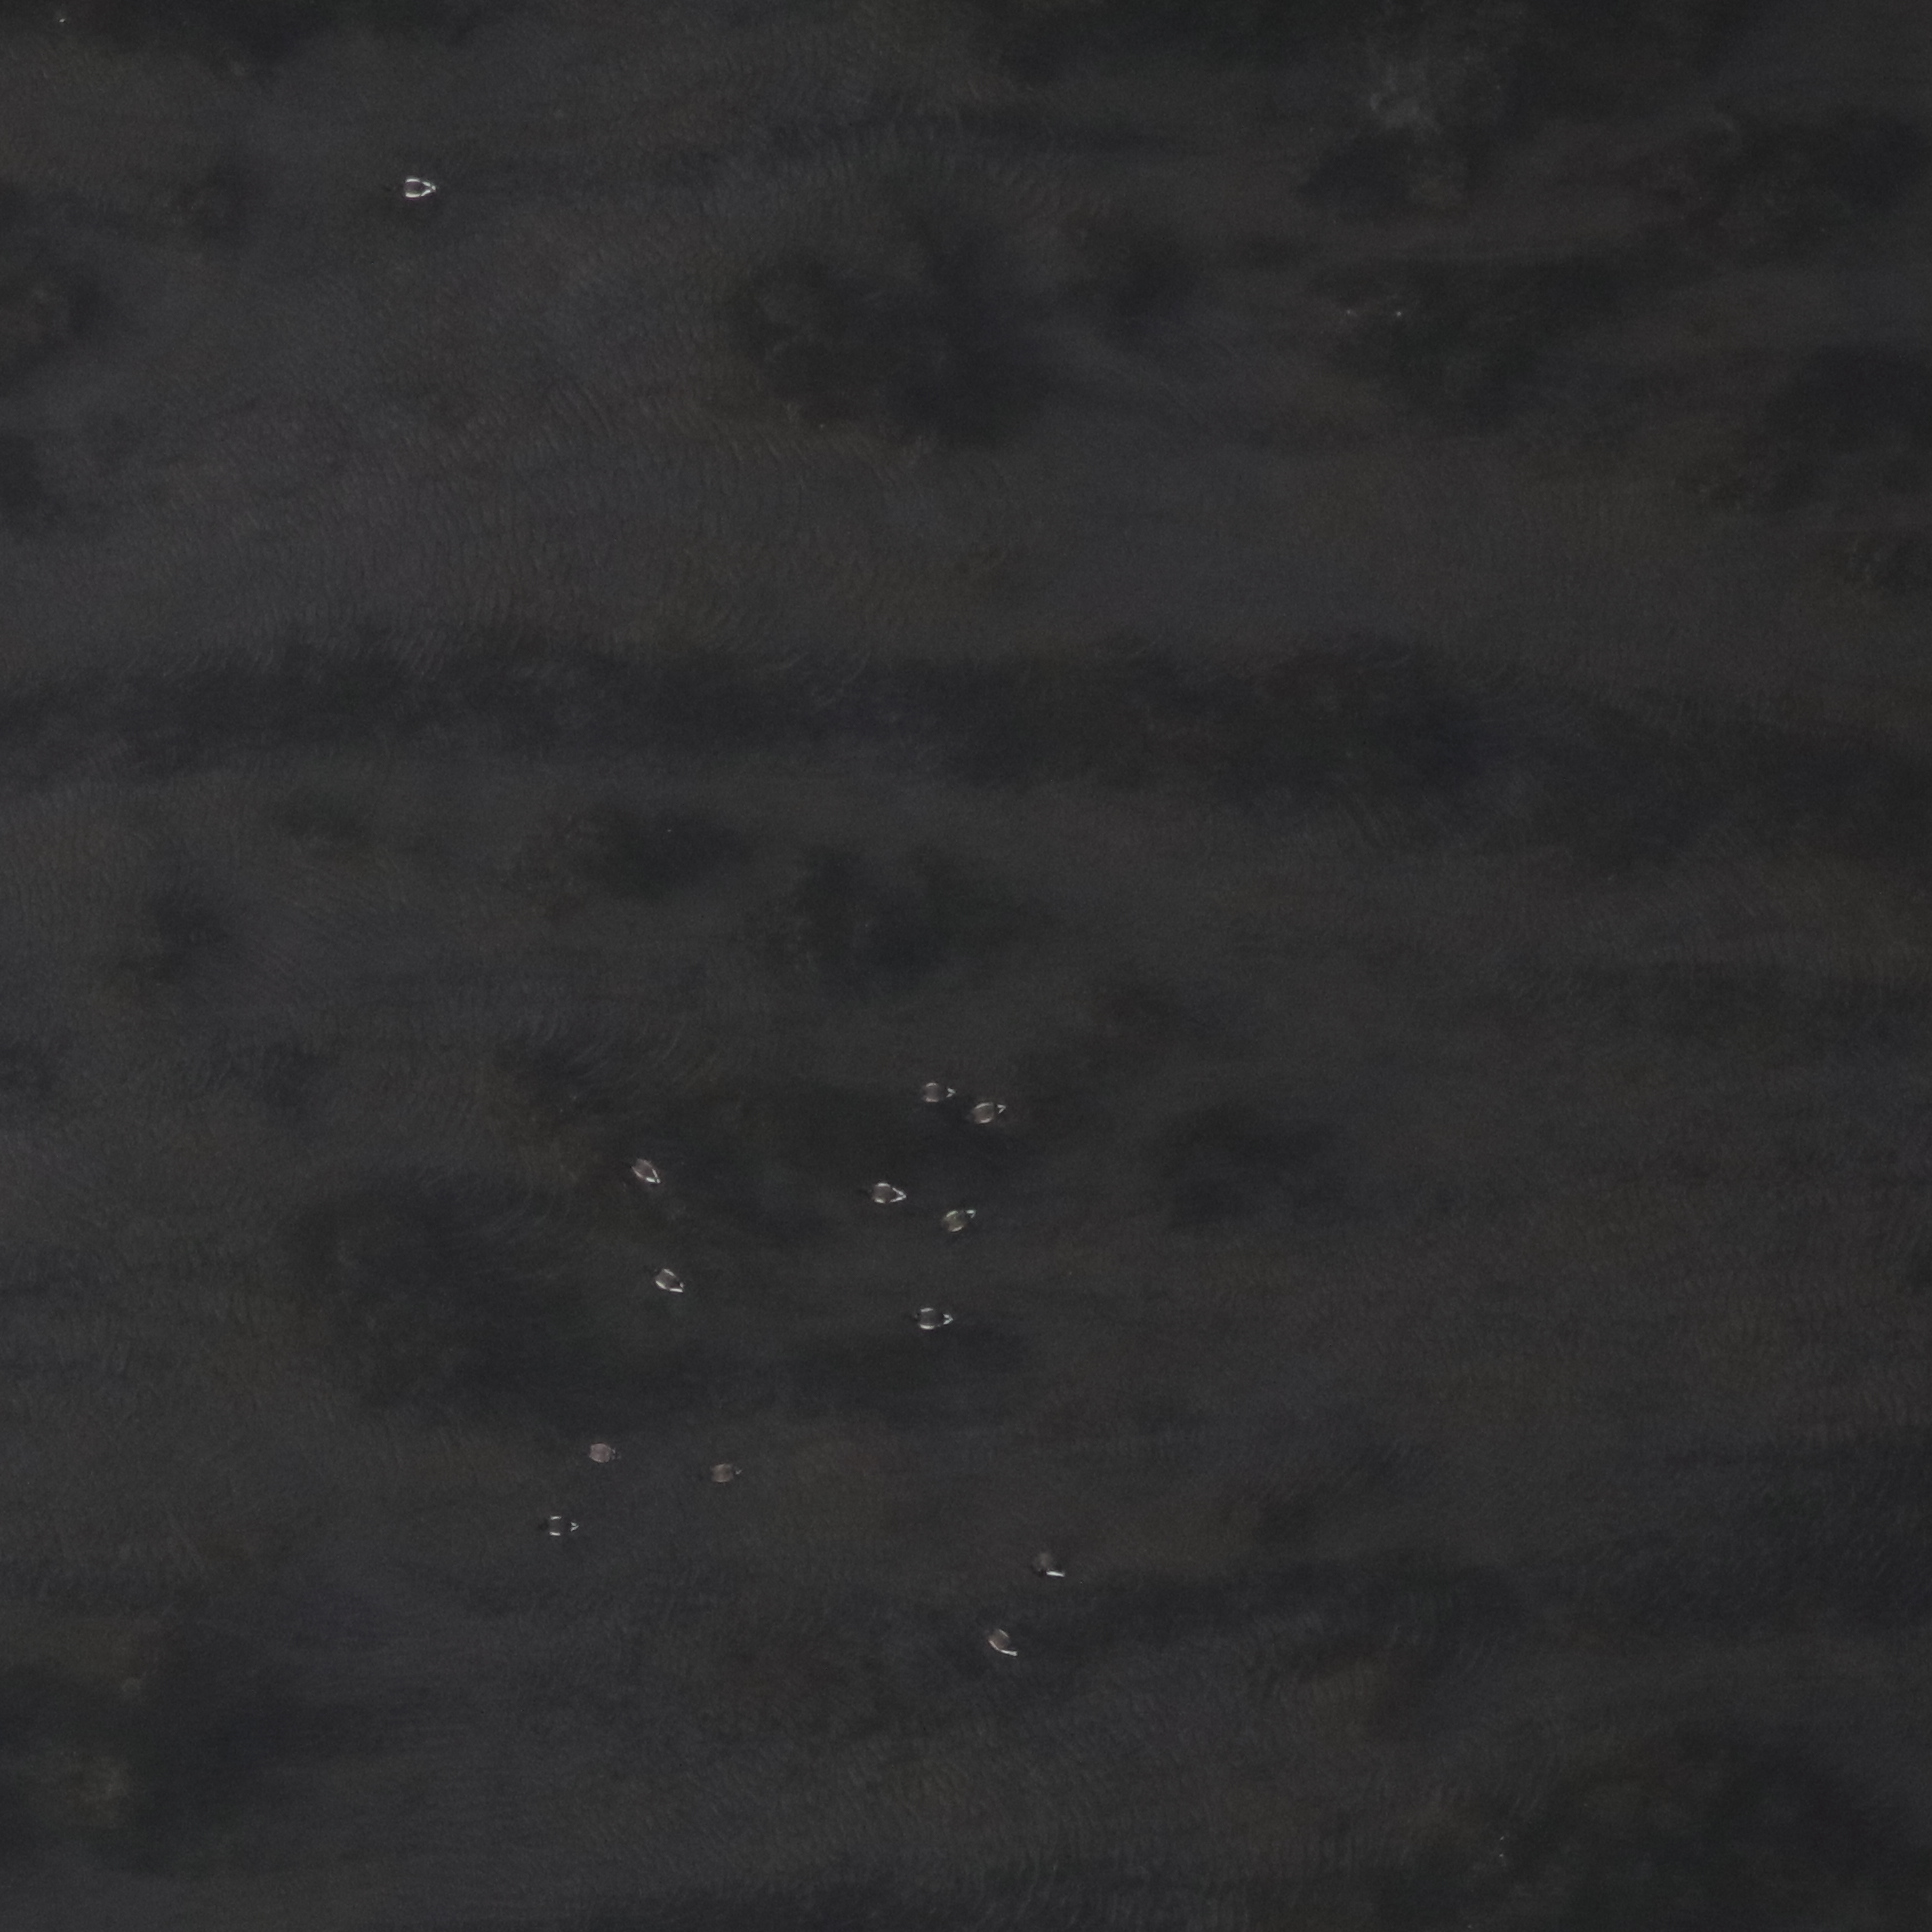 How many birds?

13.